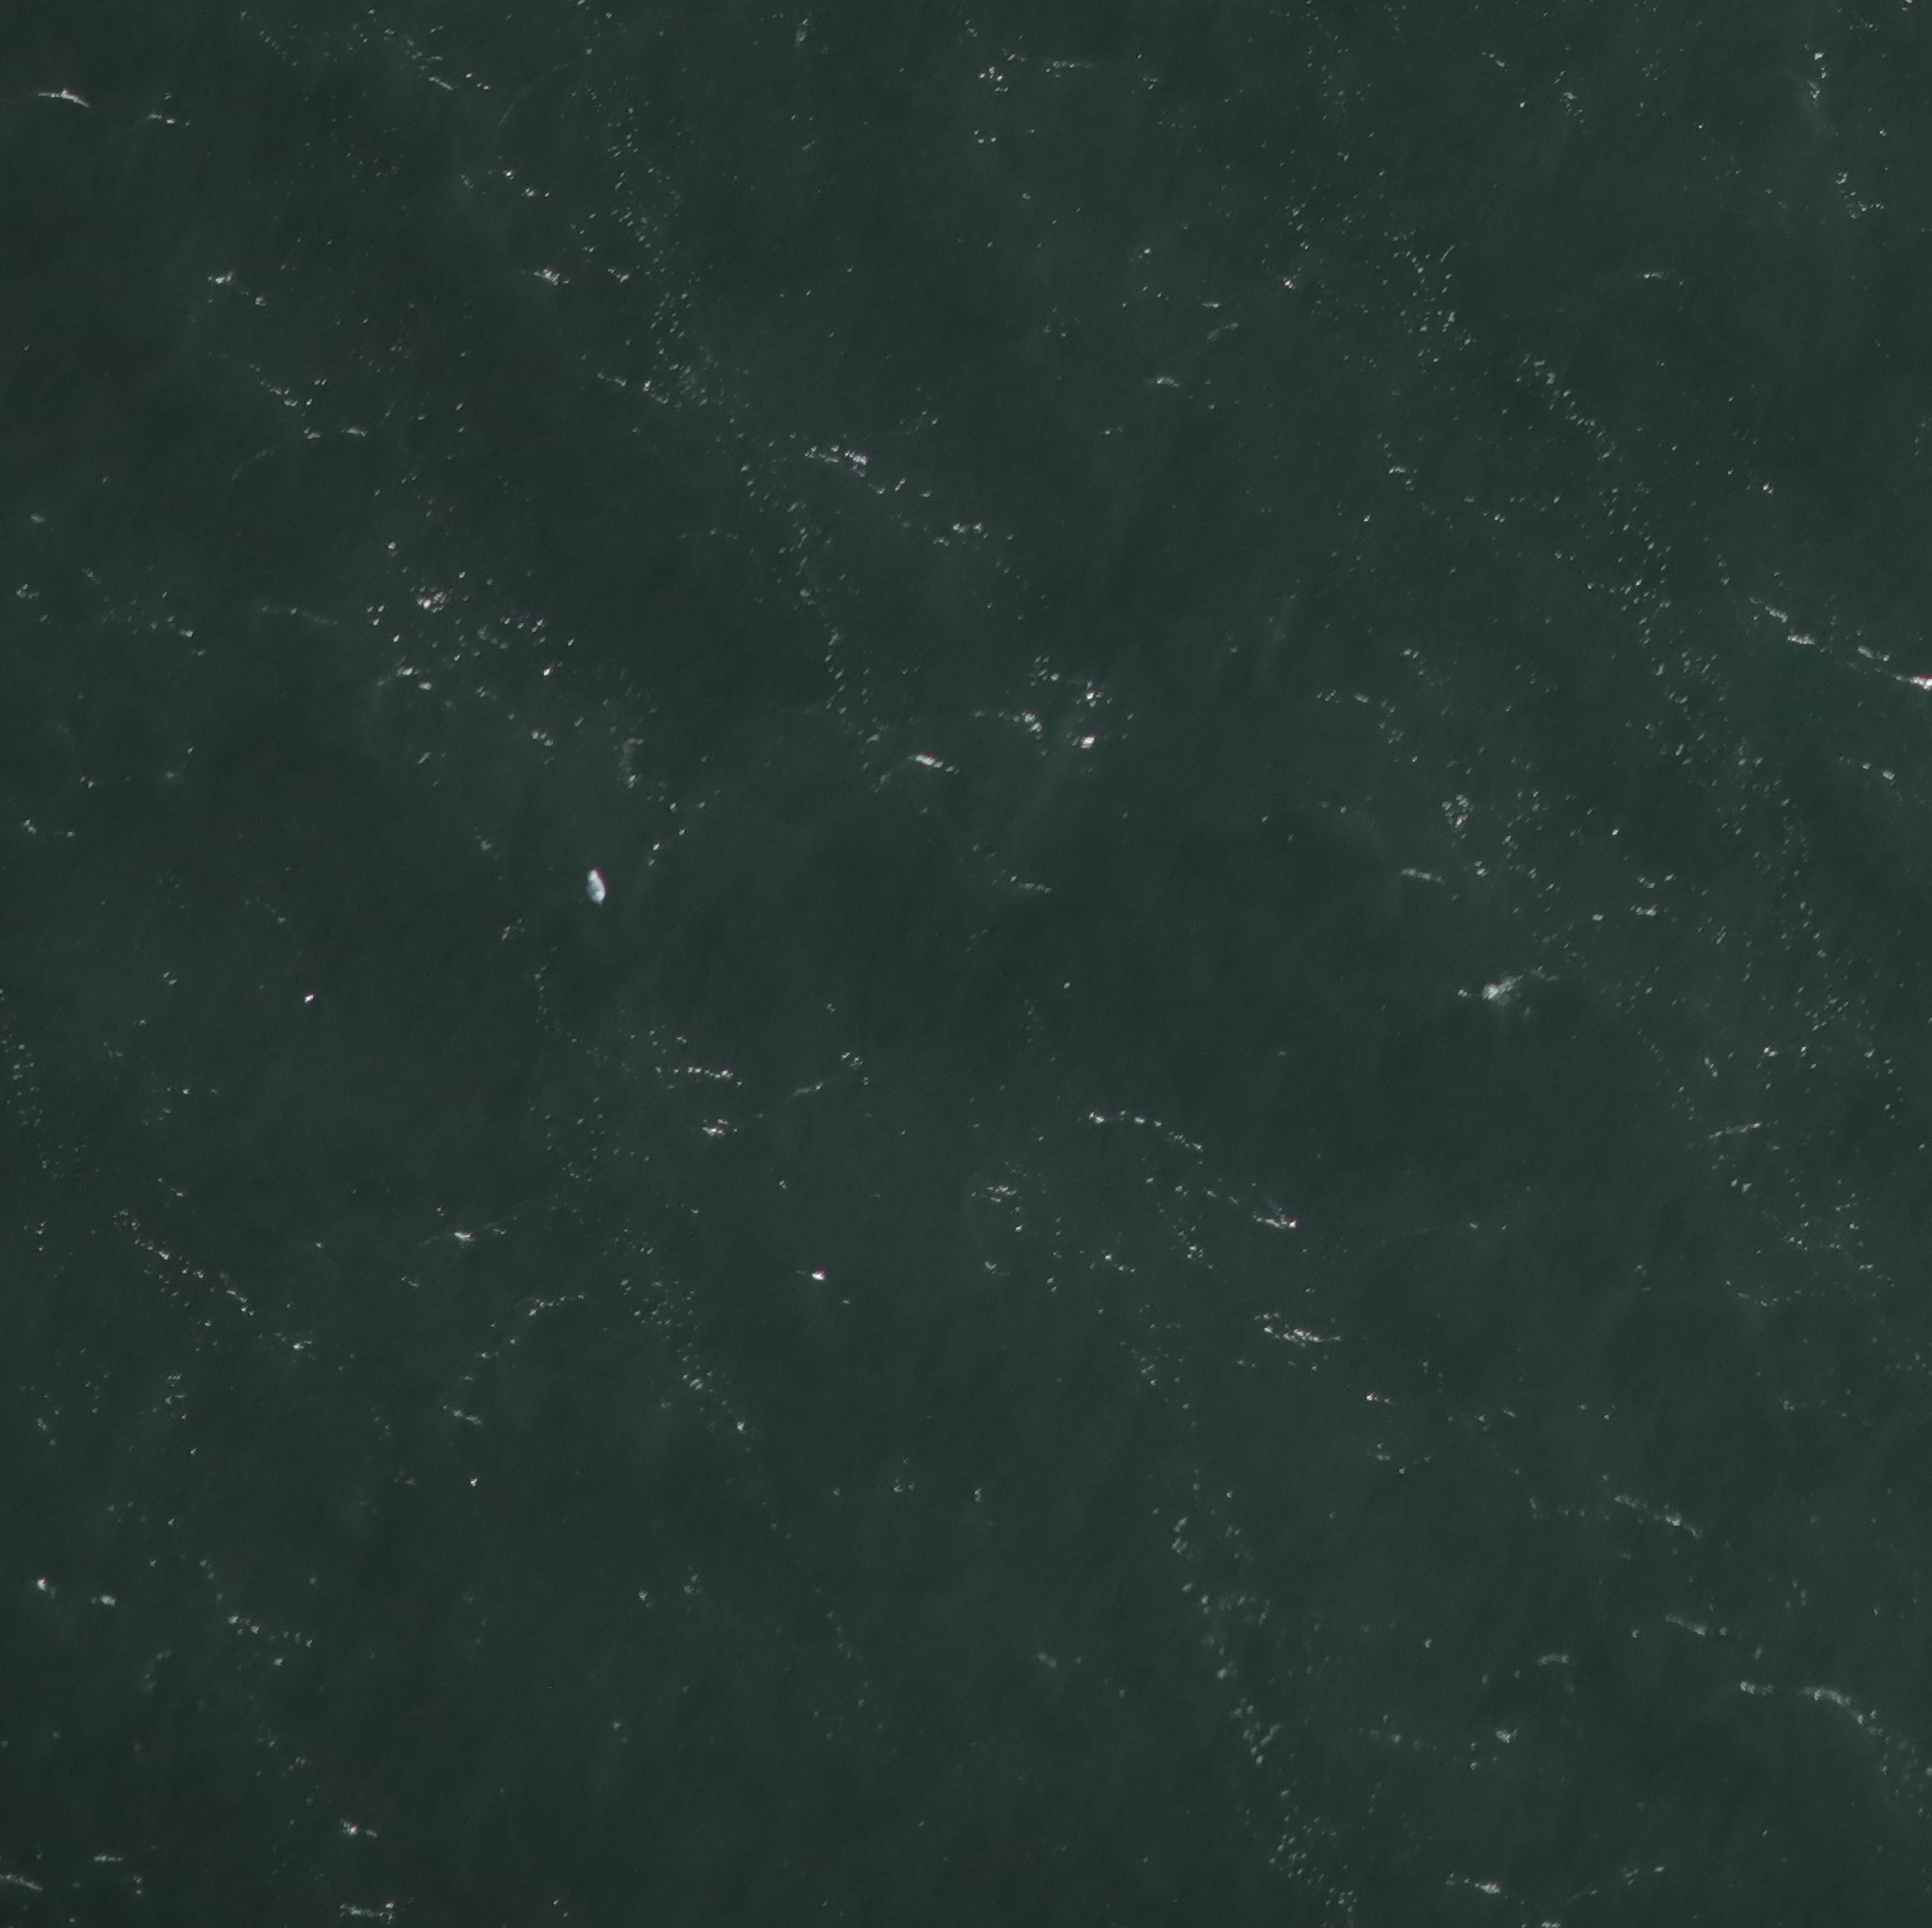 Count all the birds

1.